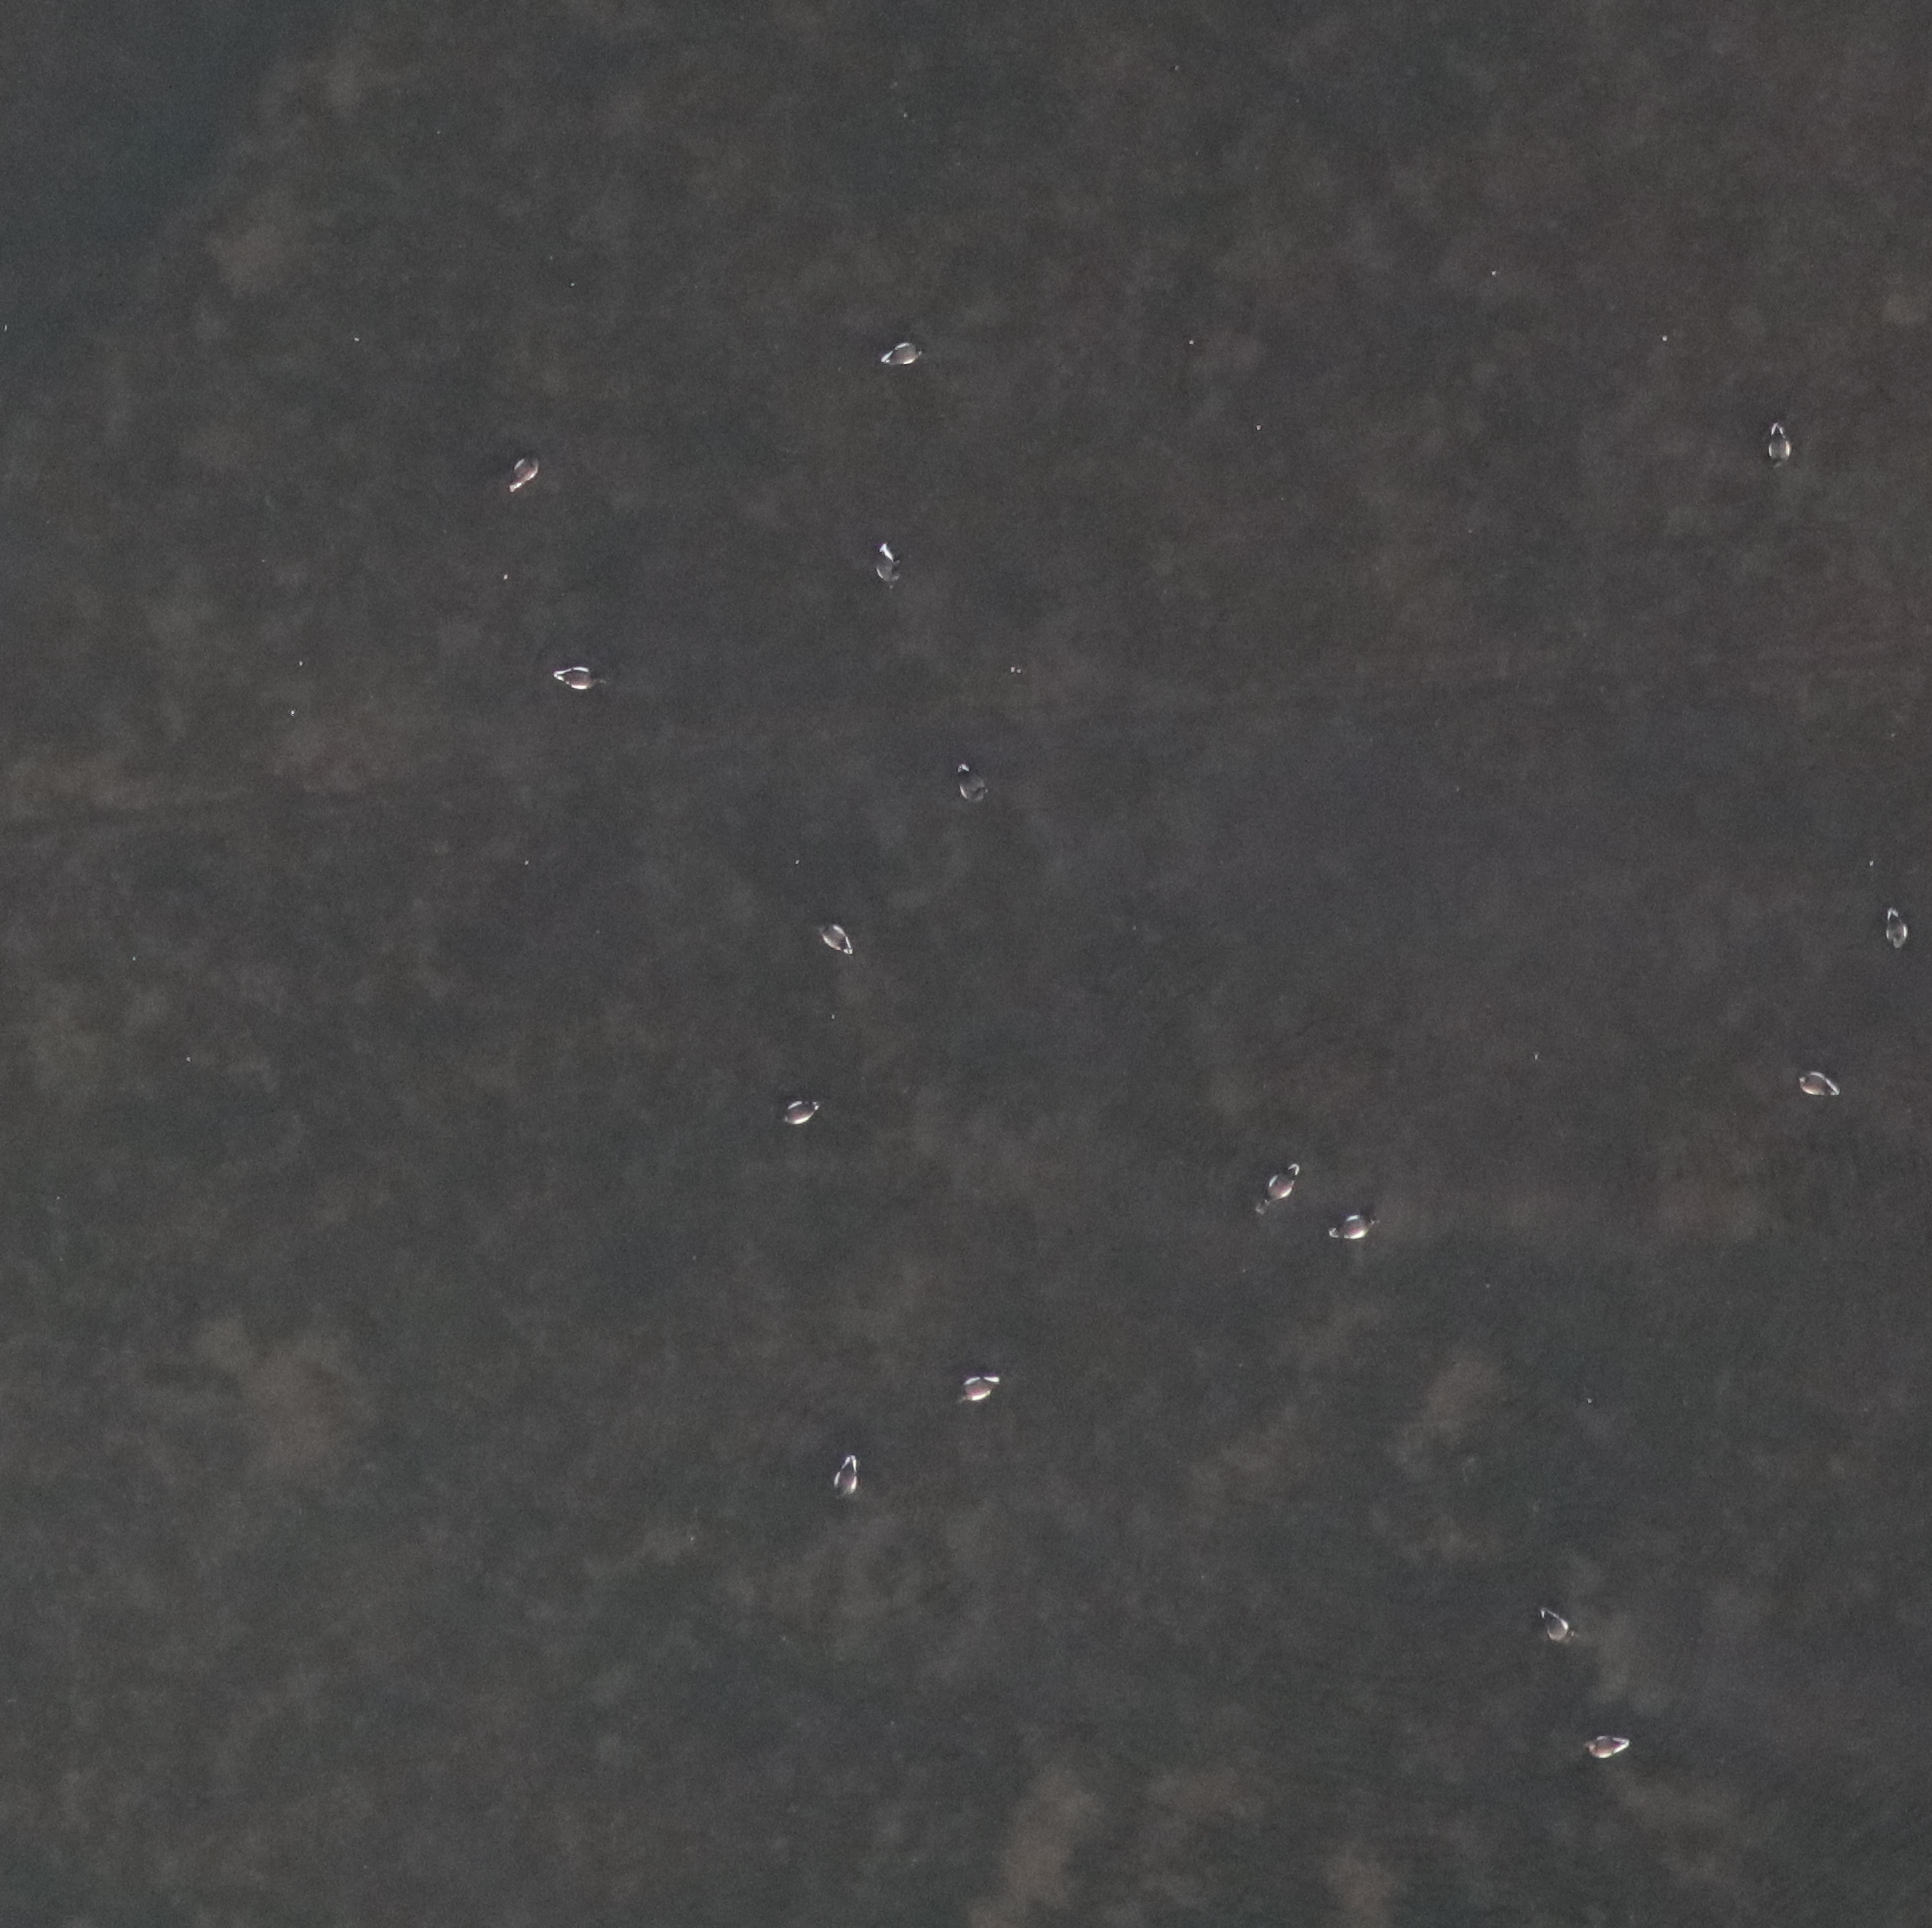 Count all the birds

16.